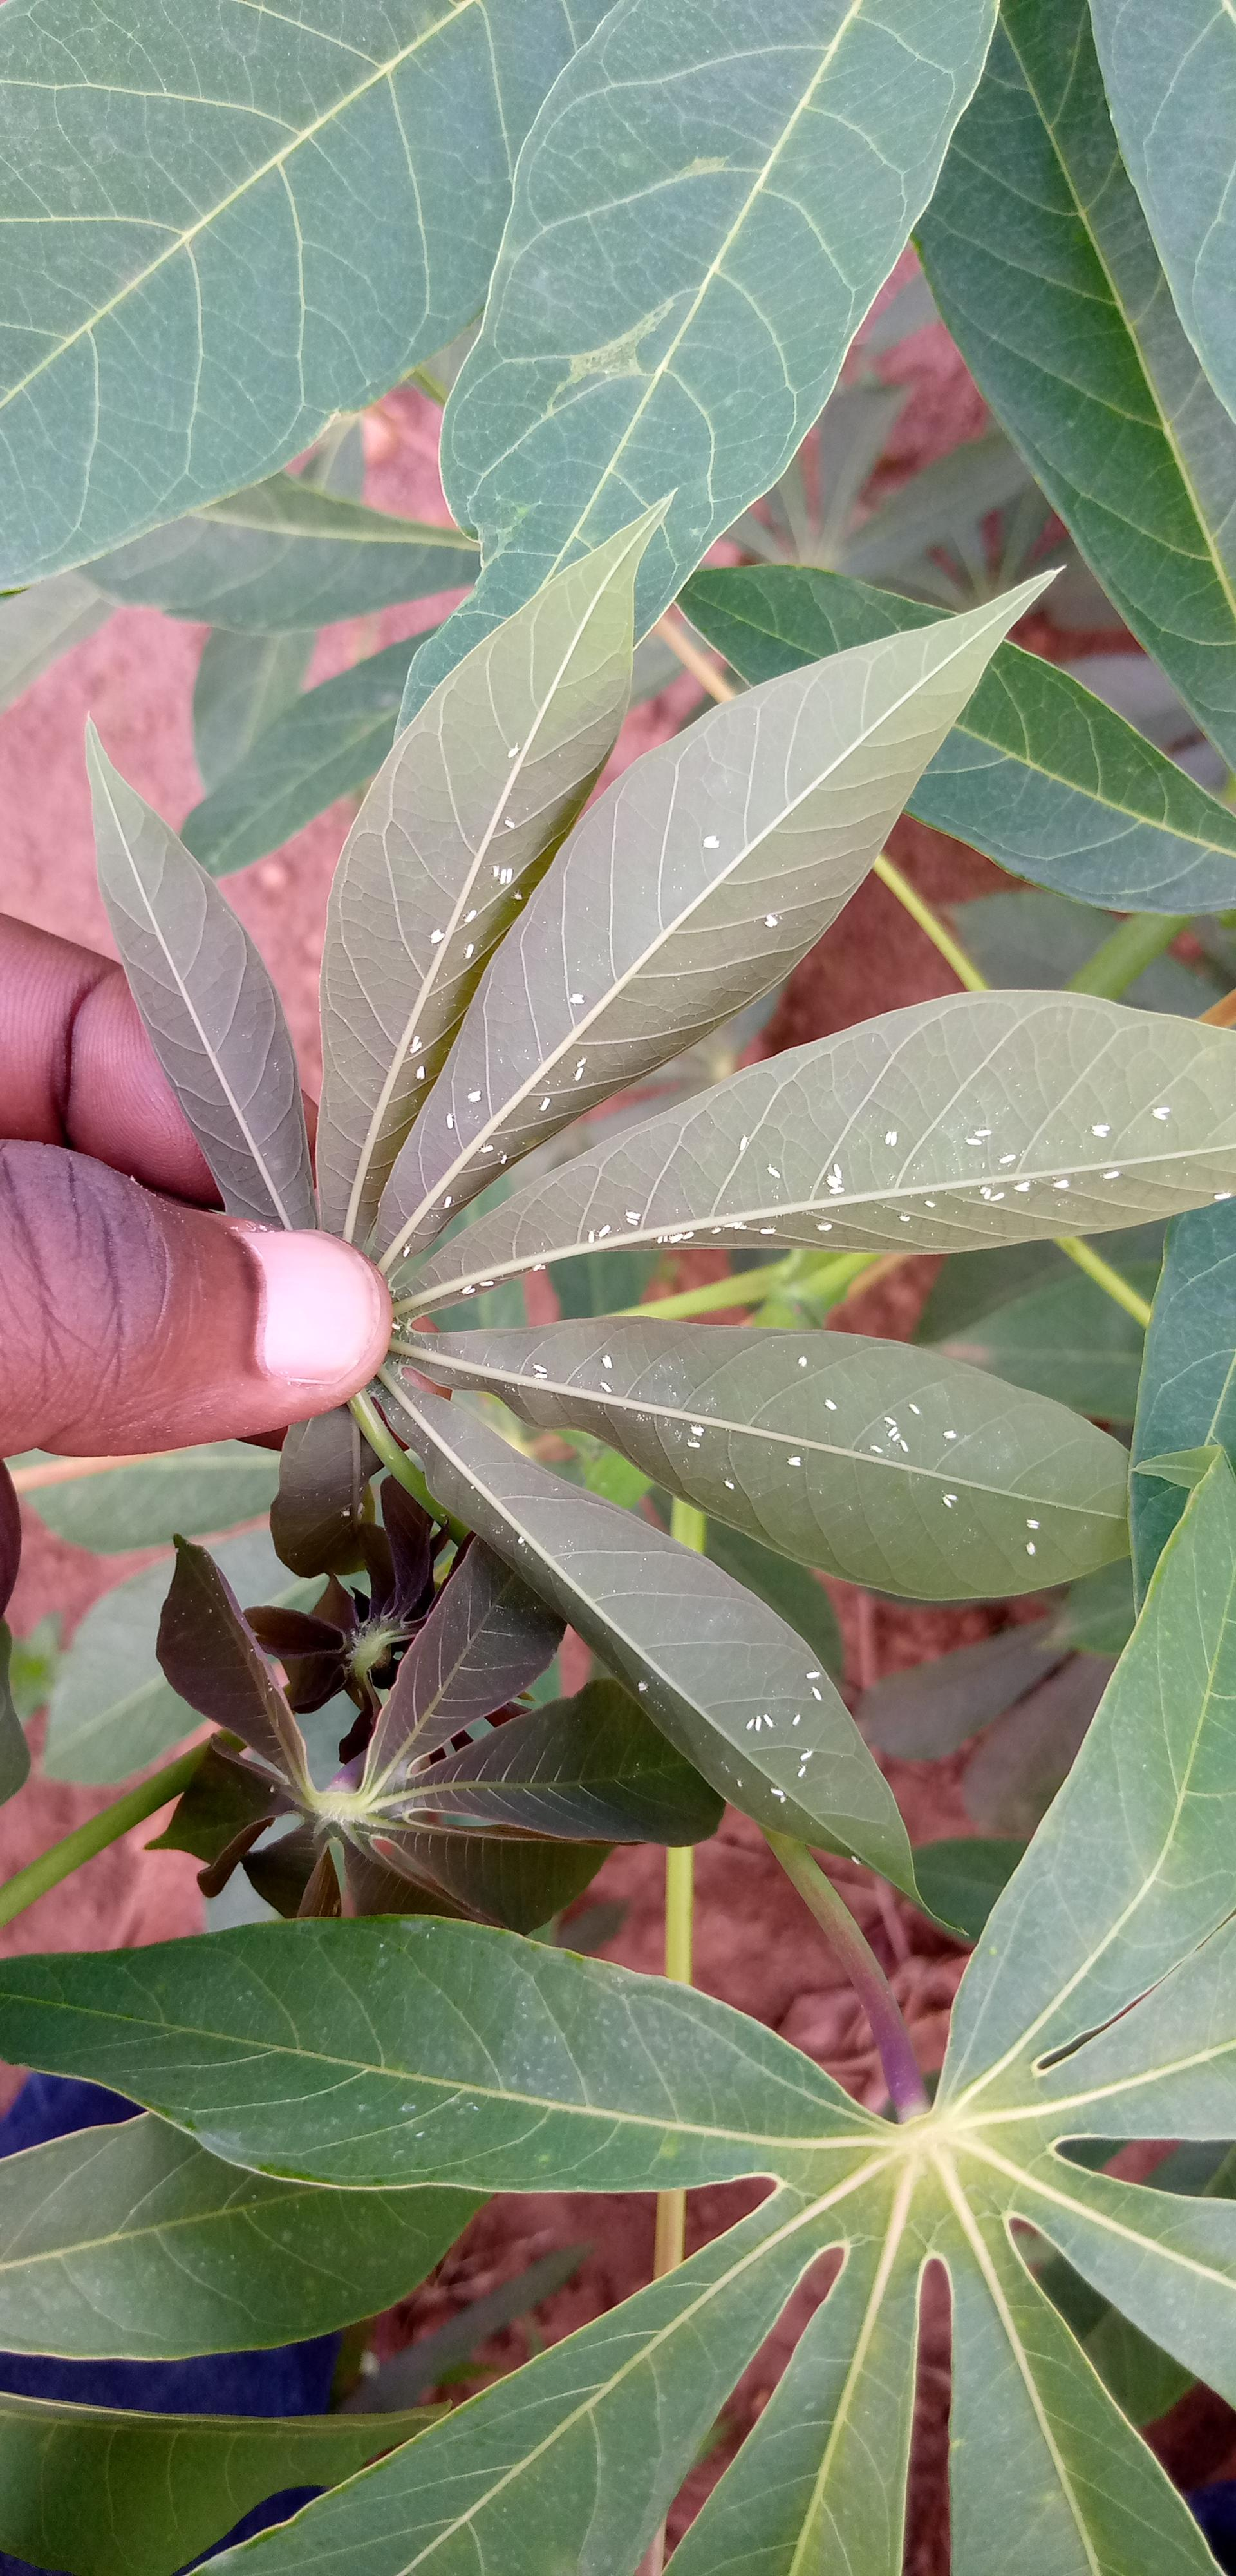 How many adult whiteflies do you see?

118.